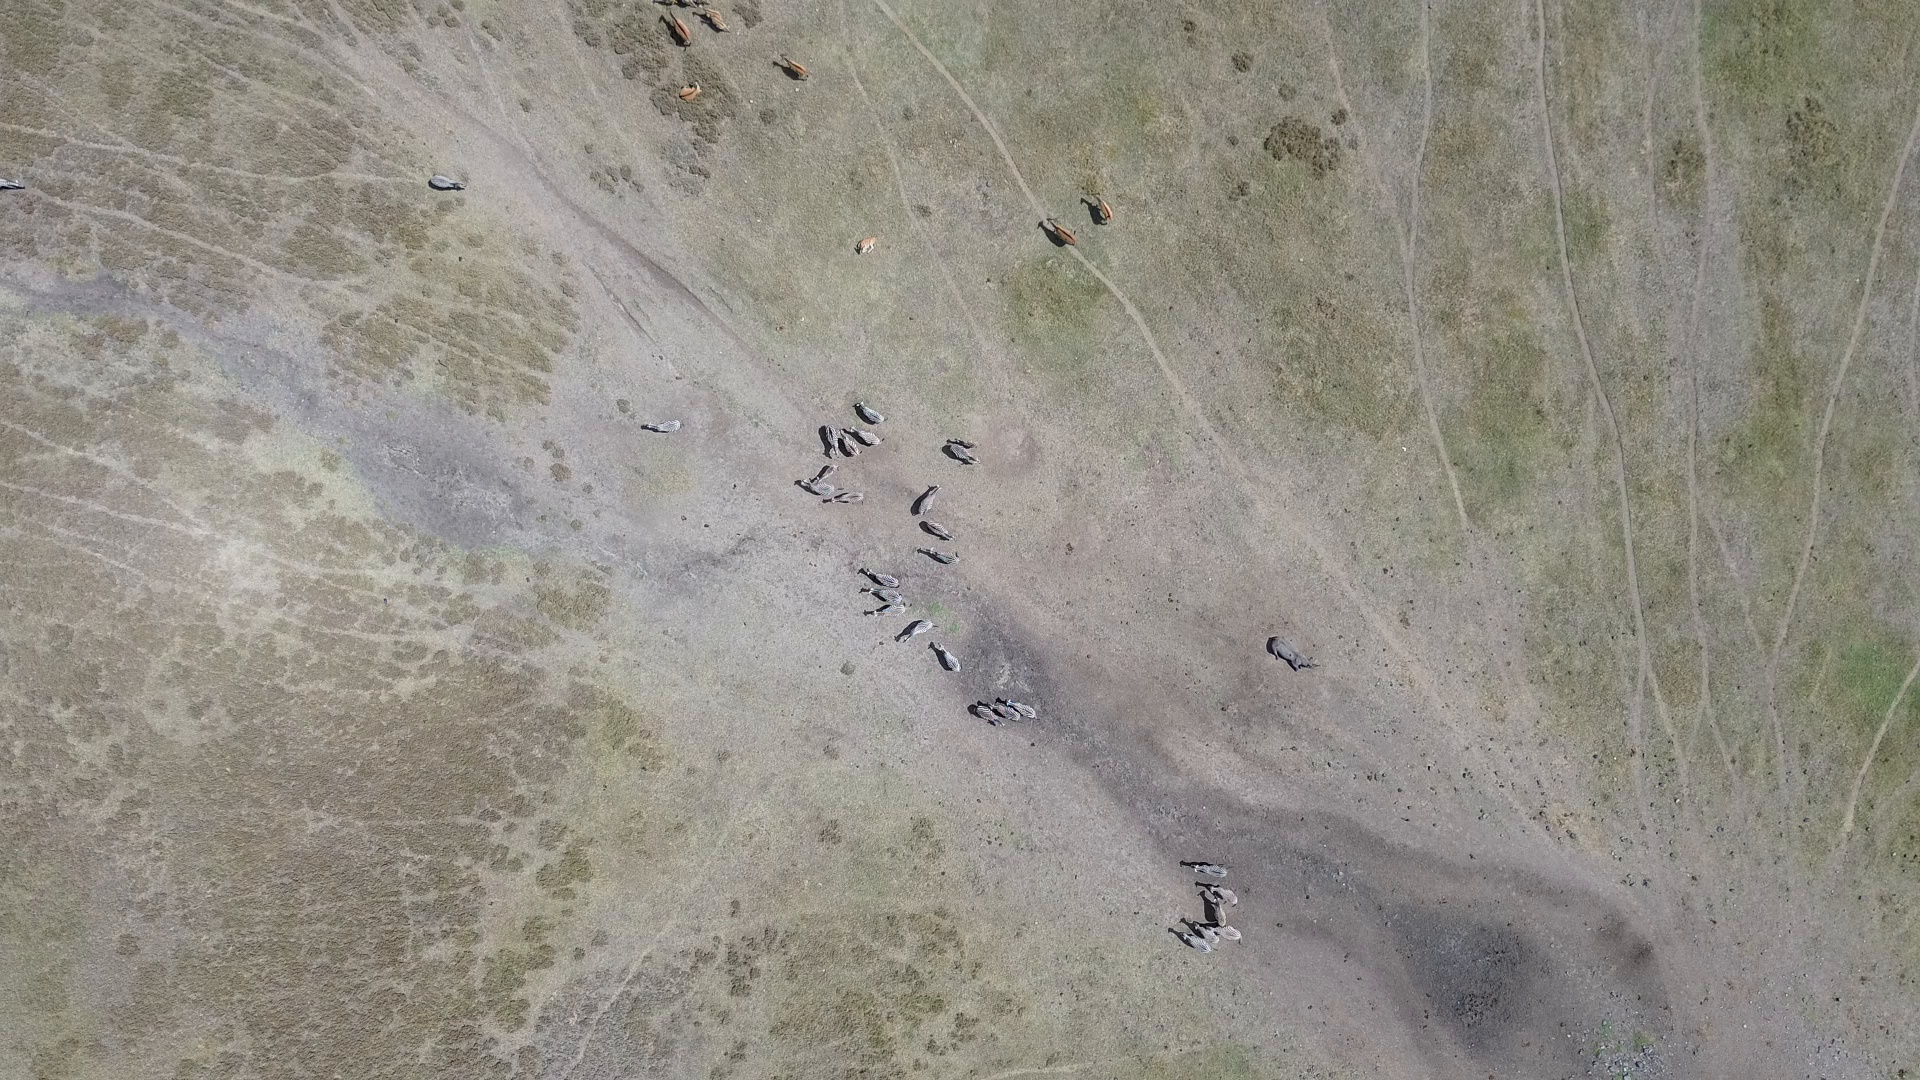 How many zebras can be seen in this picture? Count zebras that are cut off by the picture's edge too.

27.